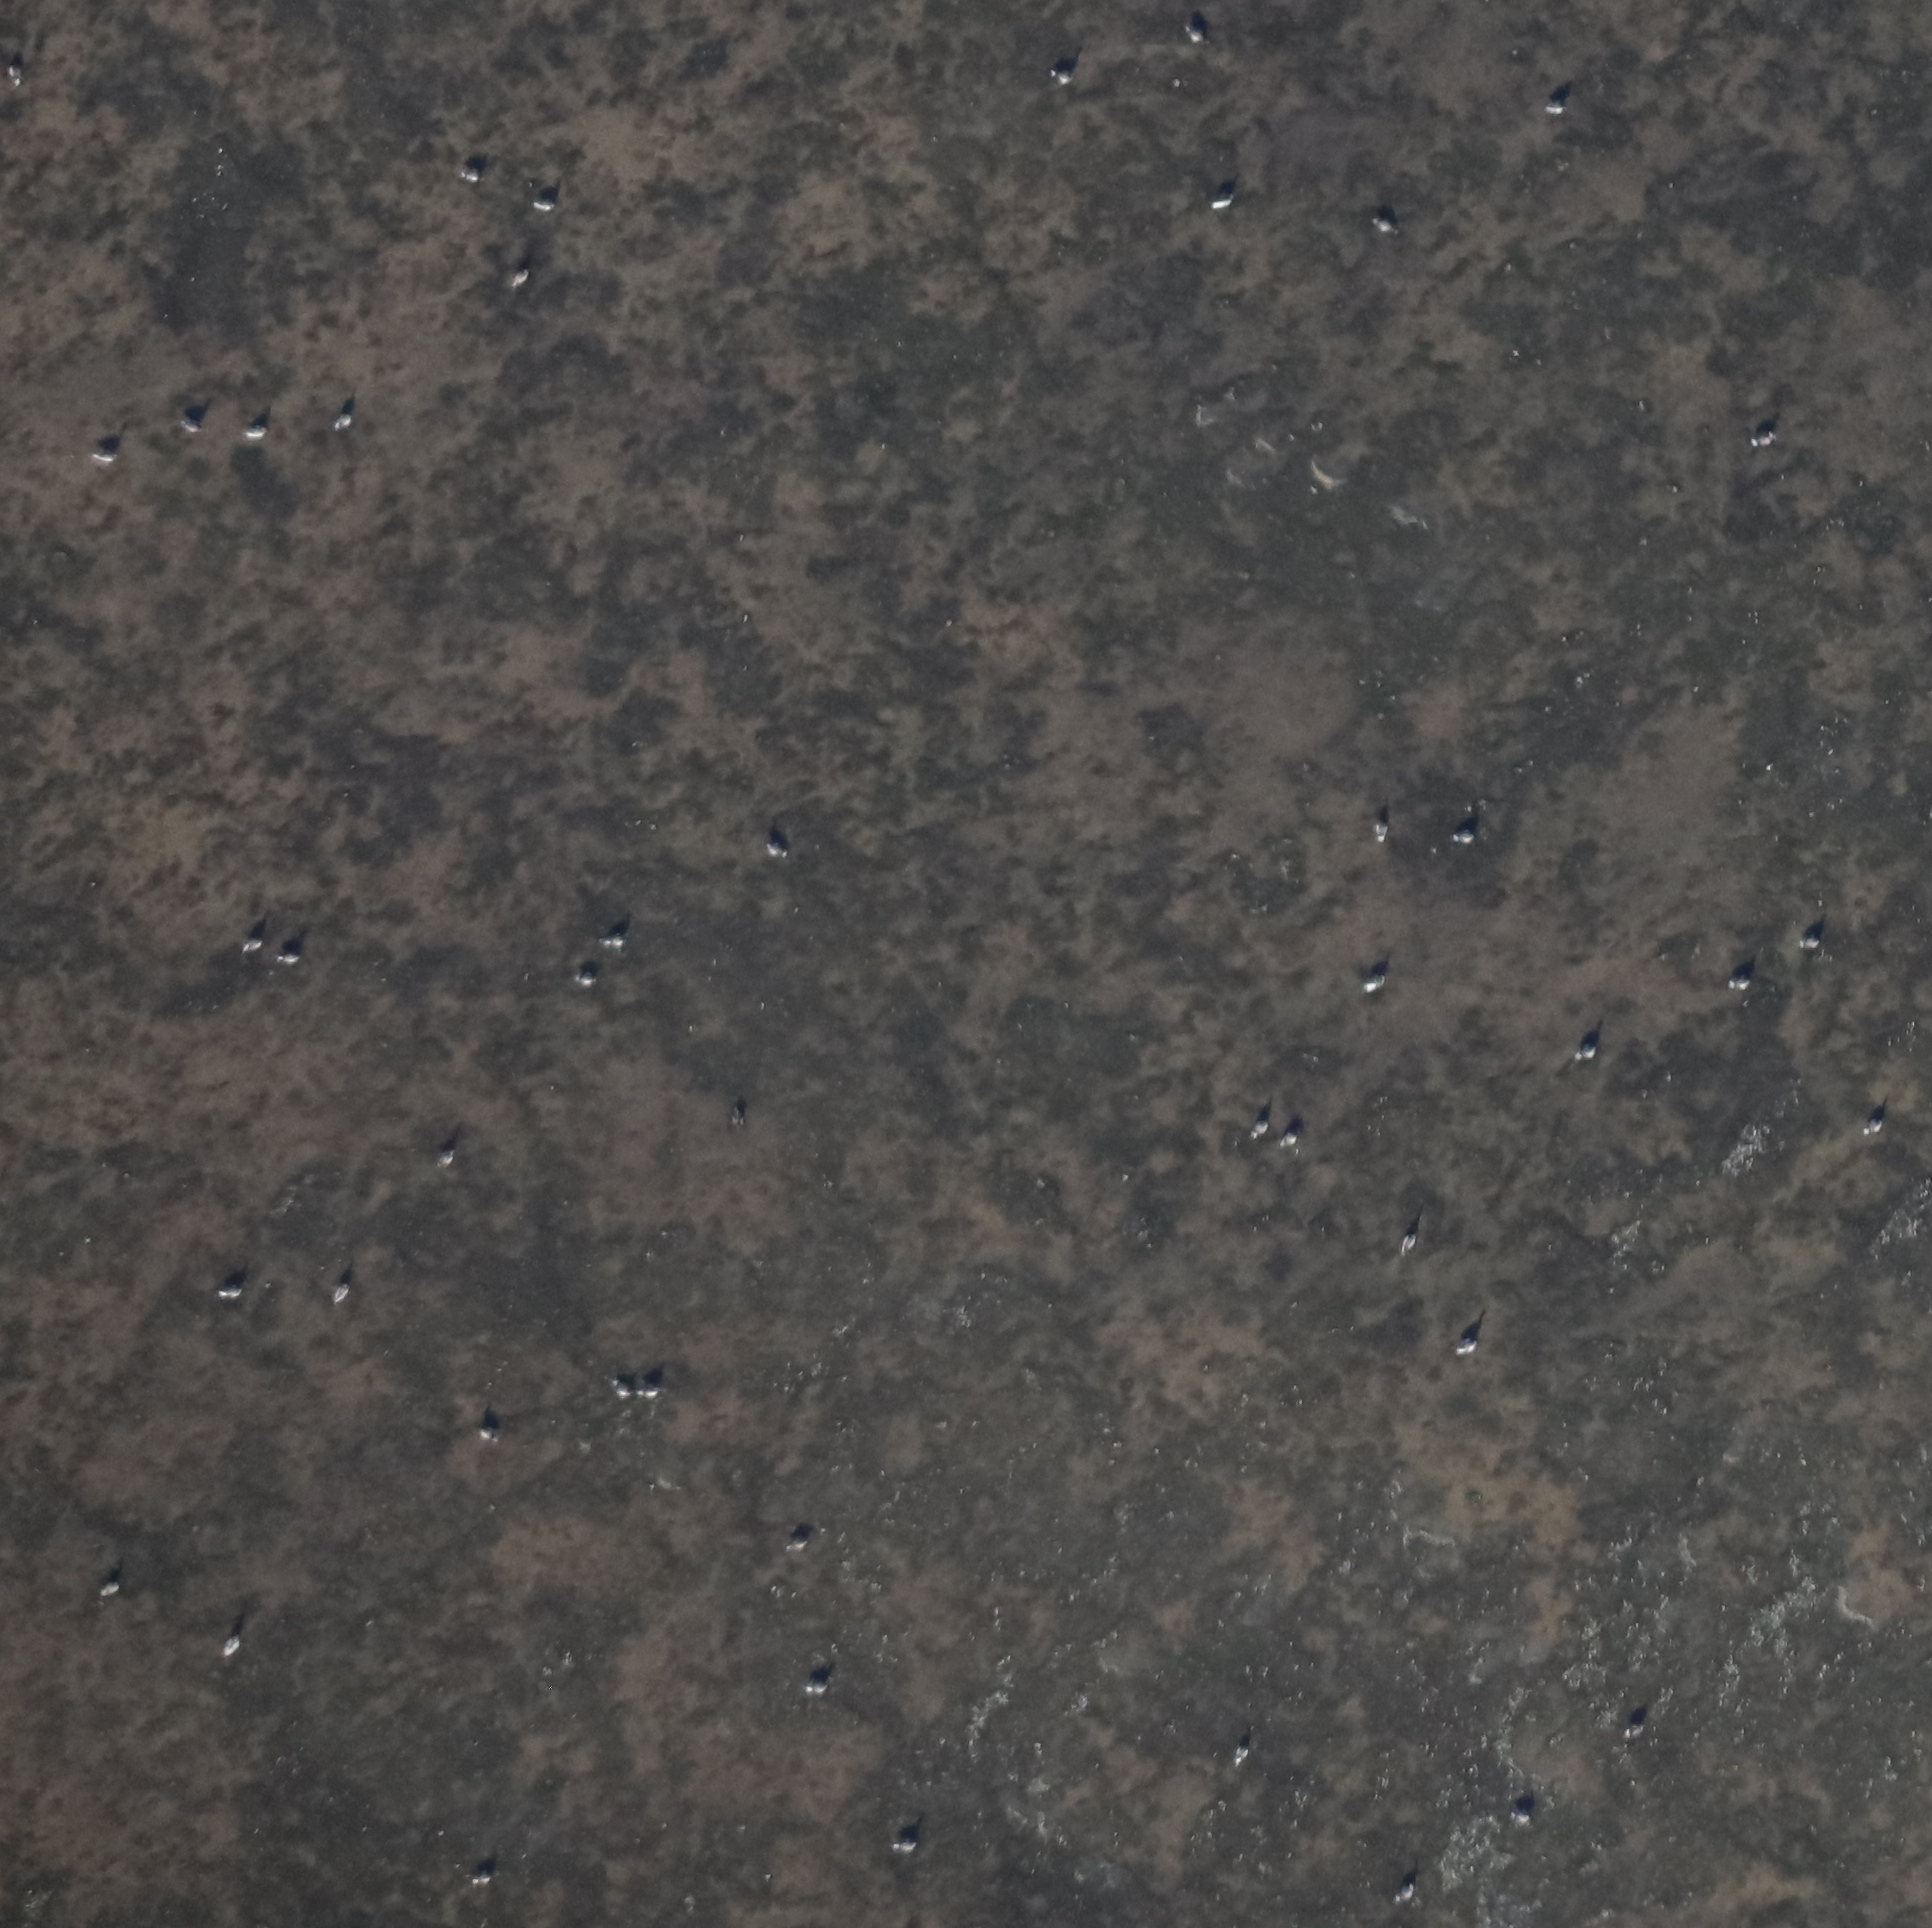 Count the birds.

47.